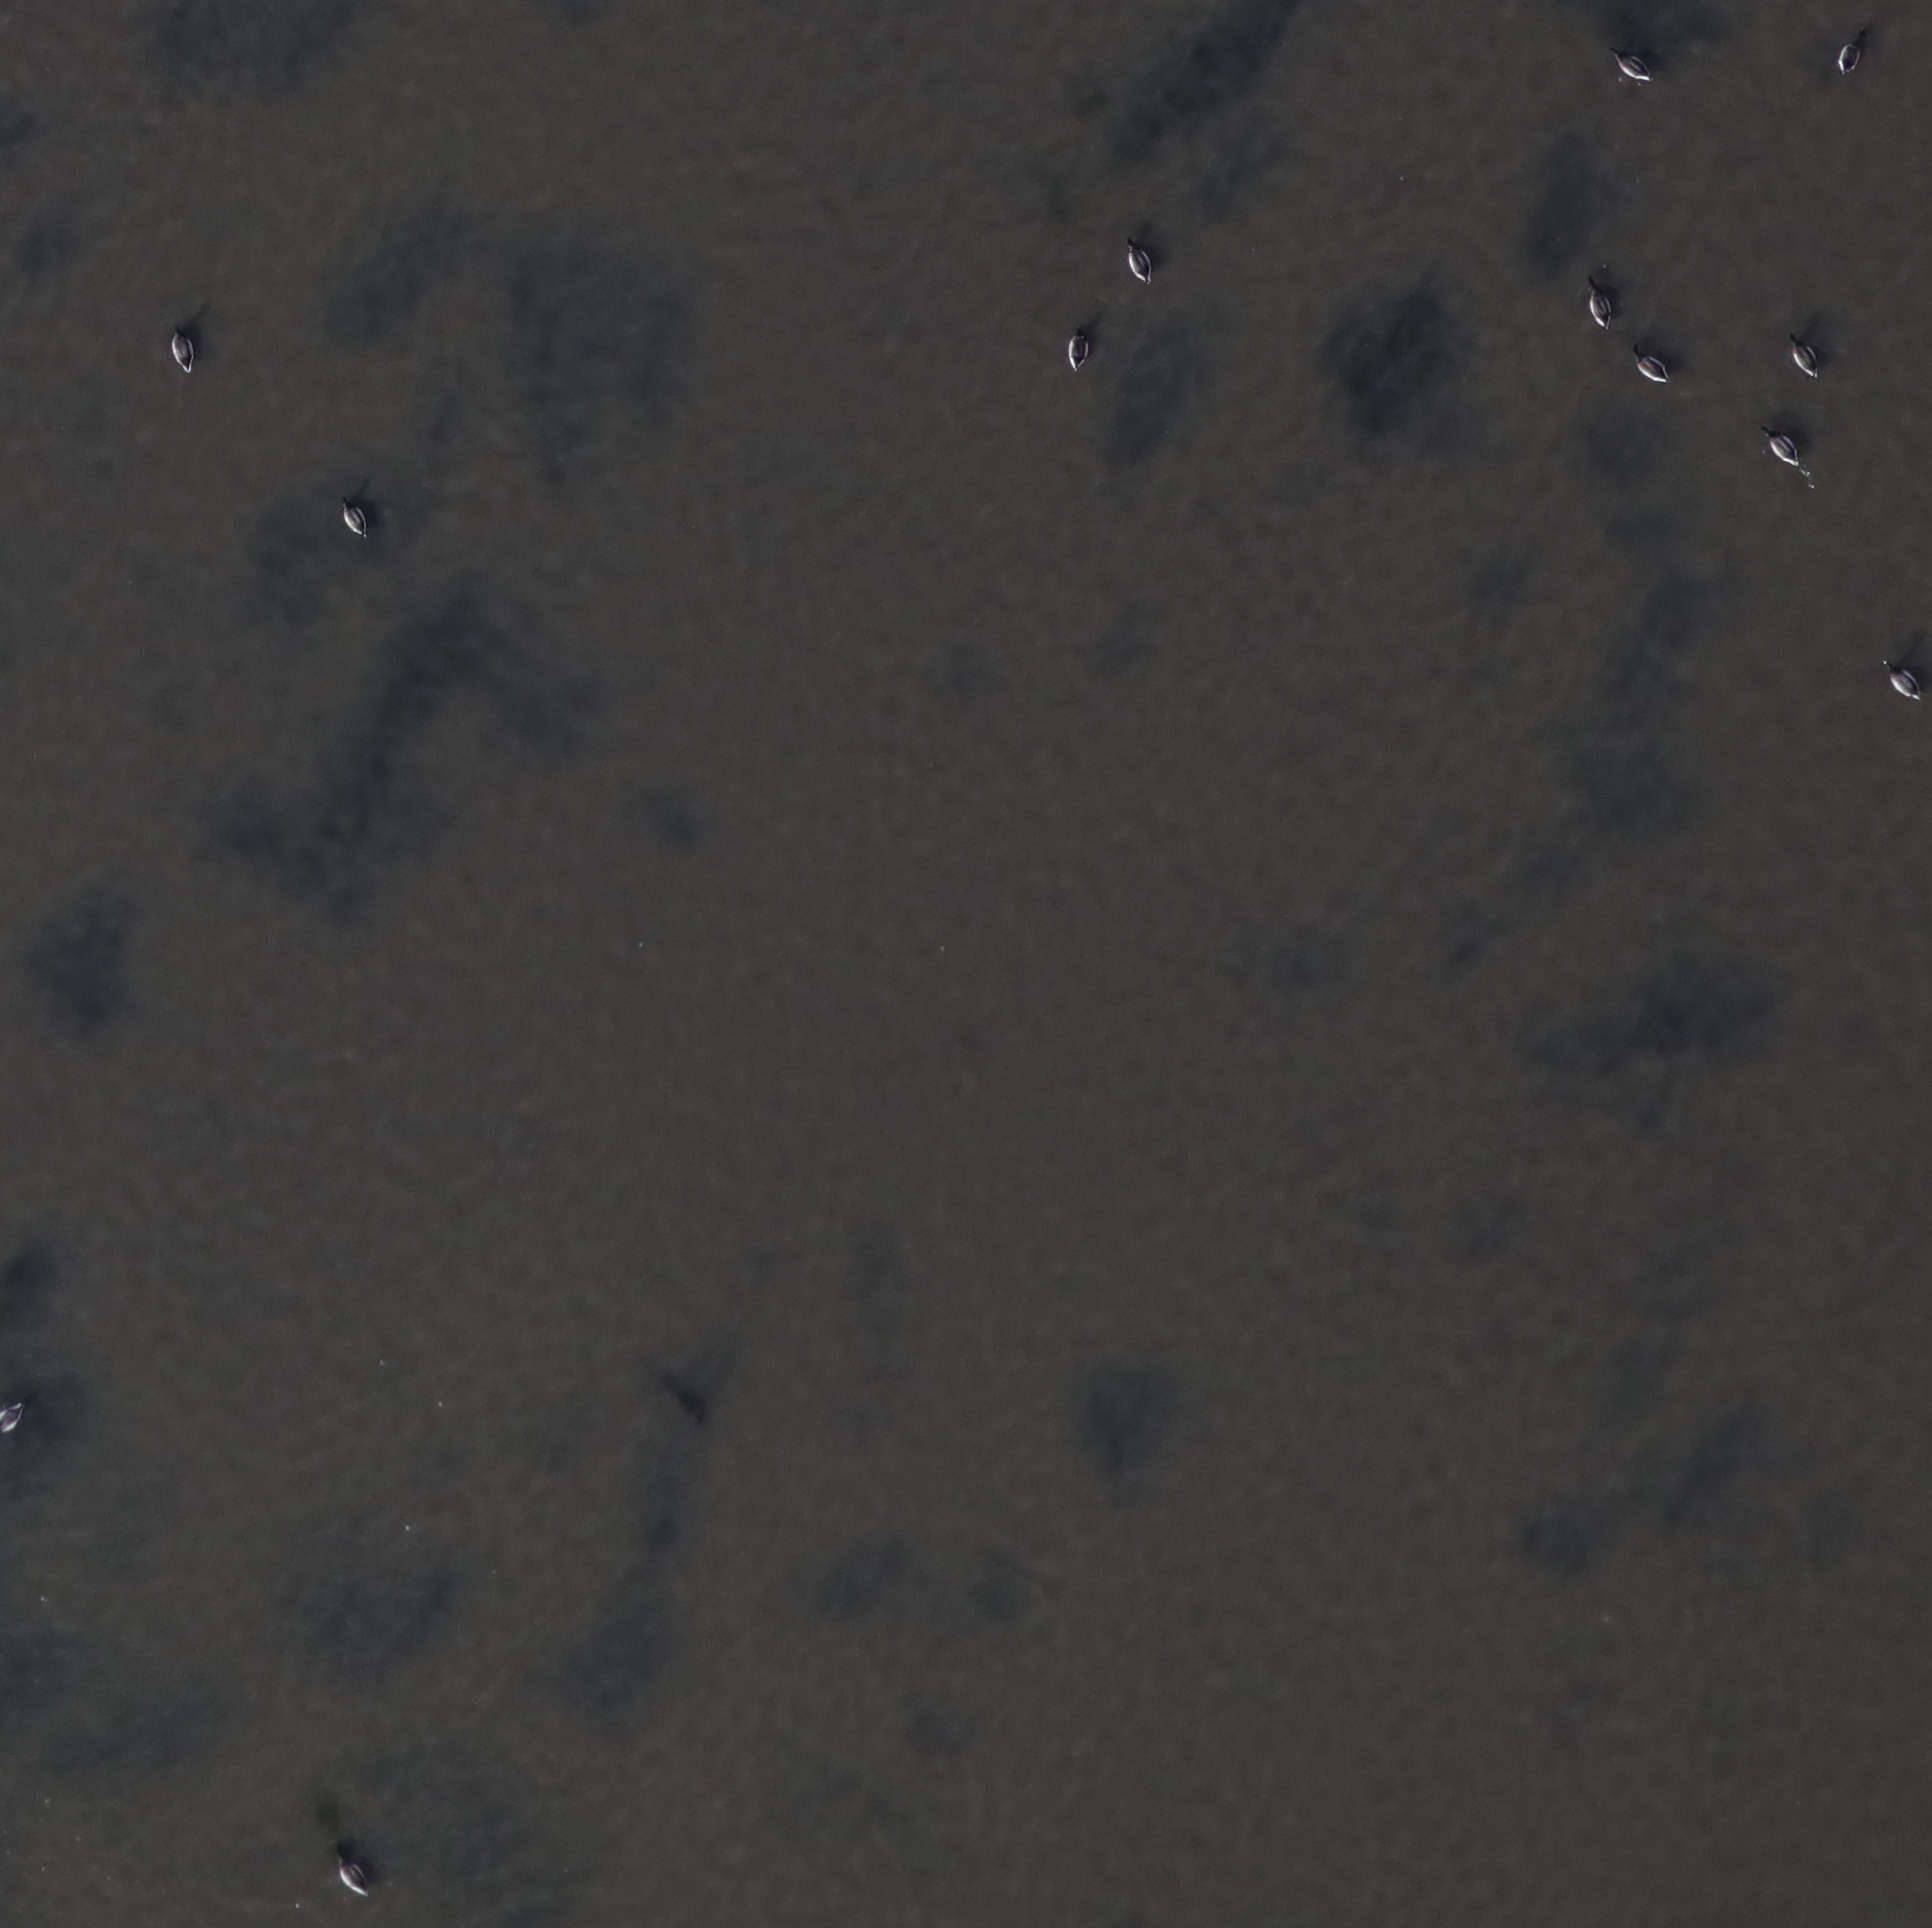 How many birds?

13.